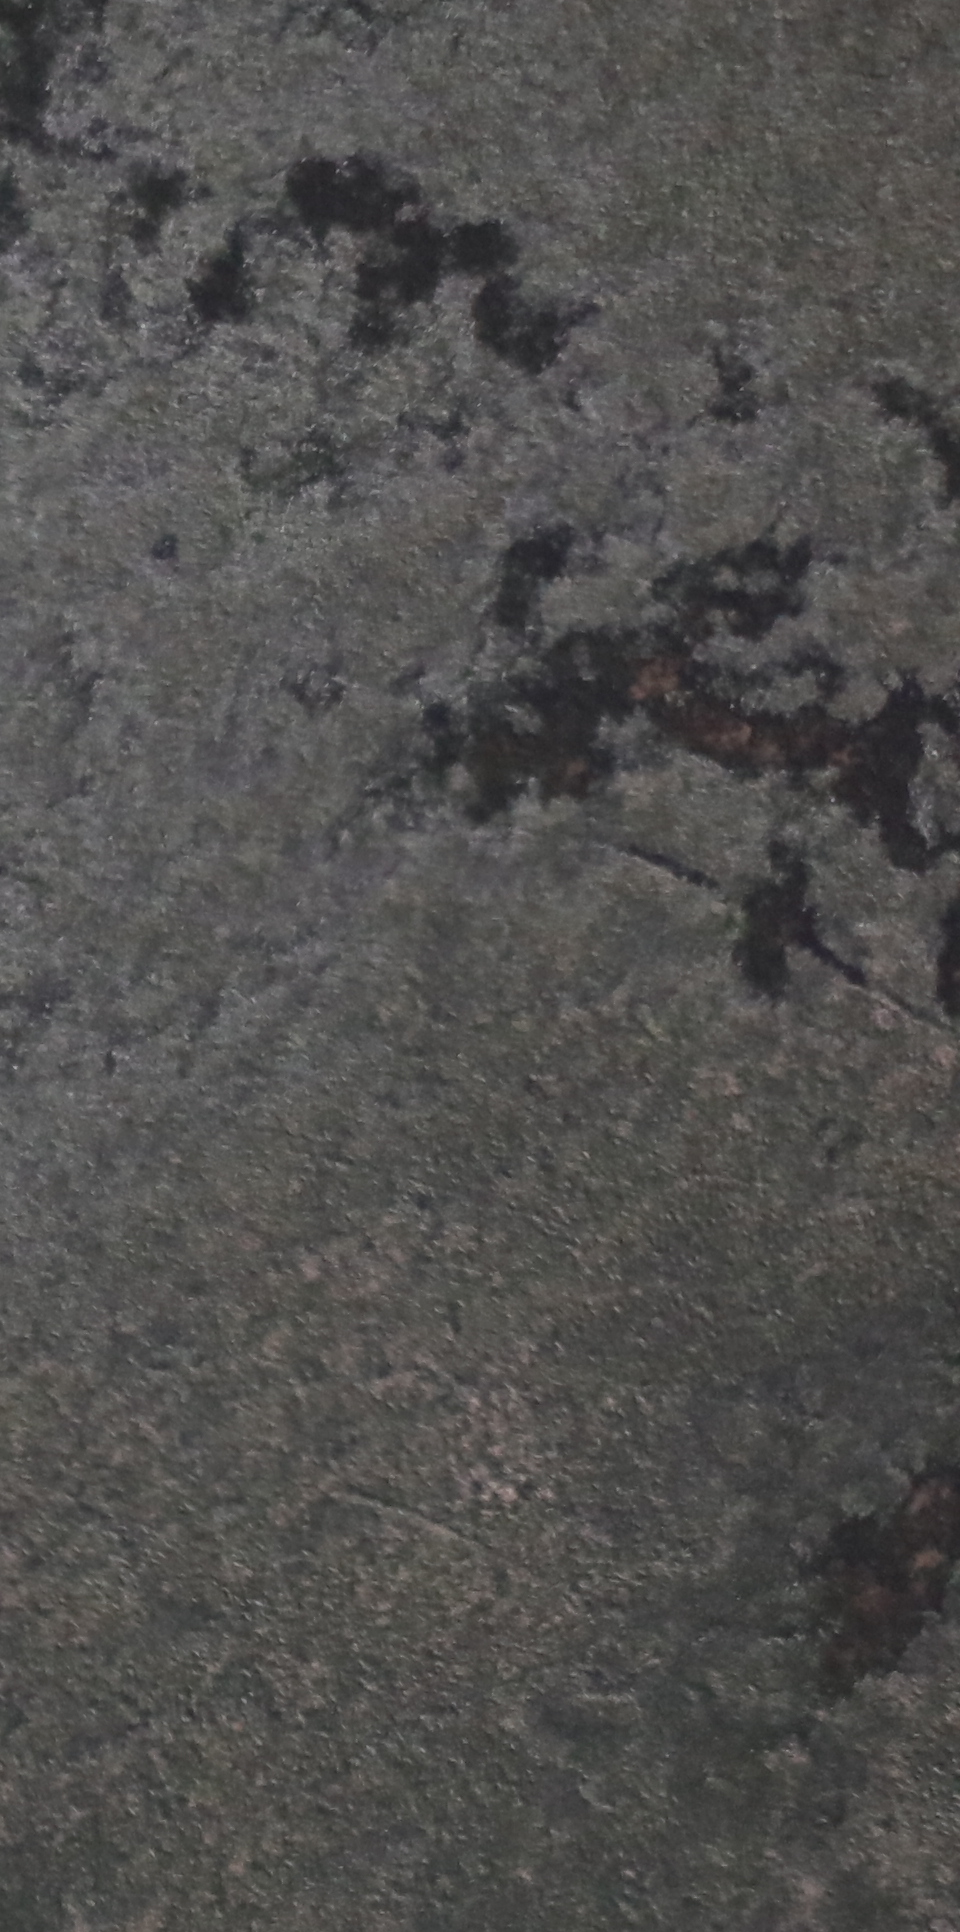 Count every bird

0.